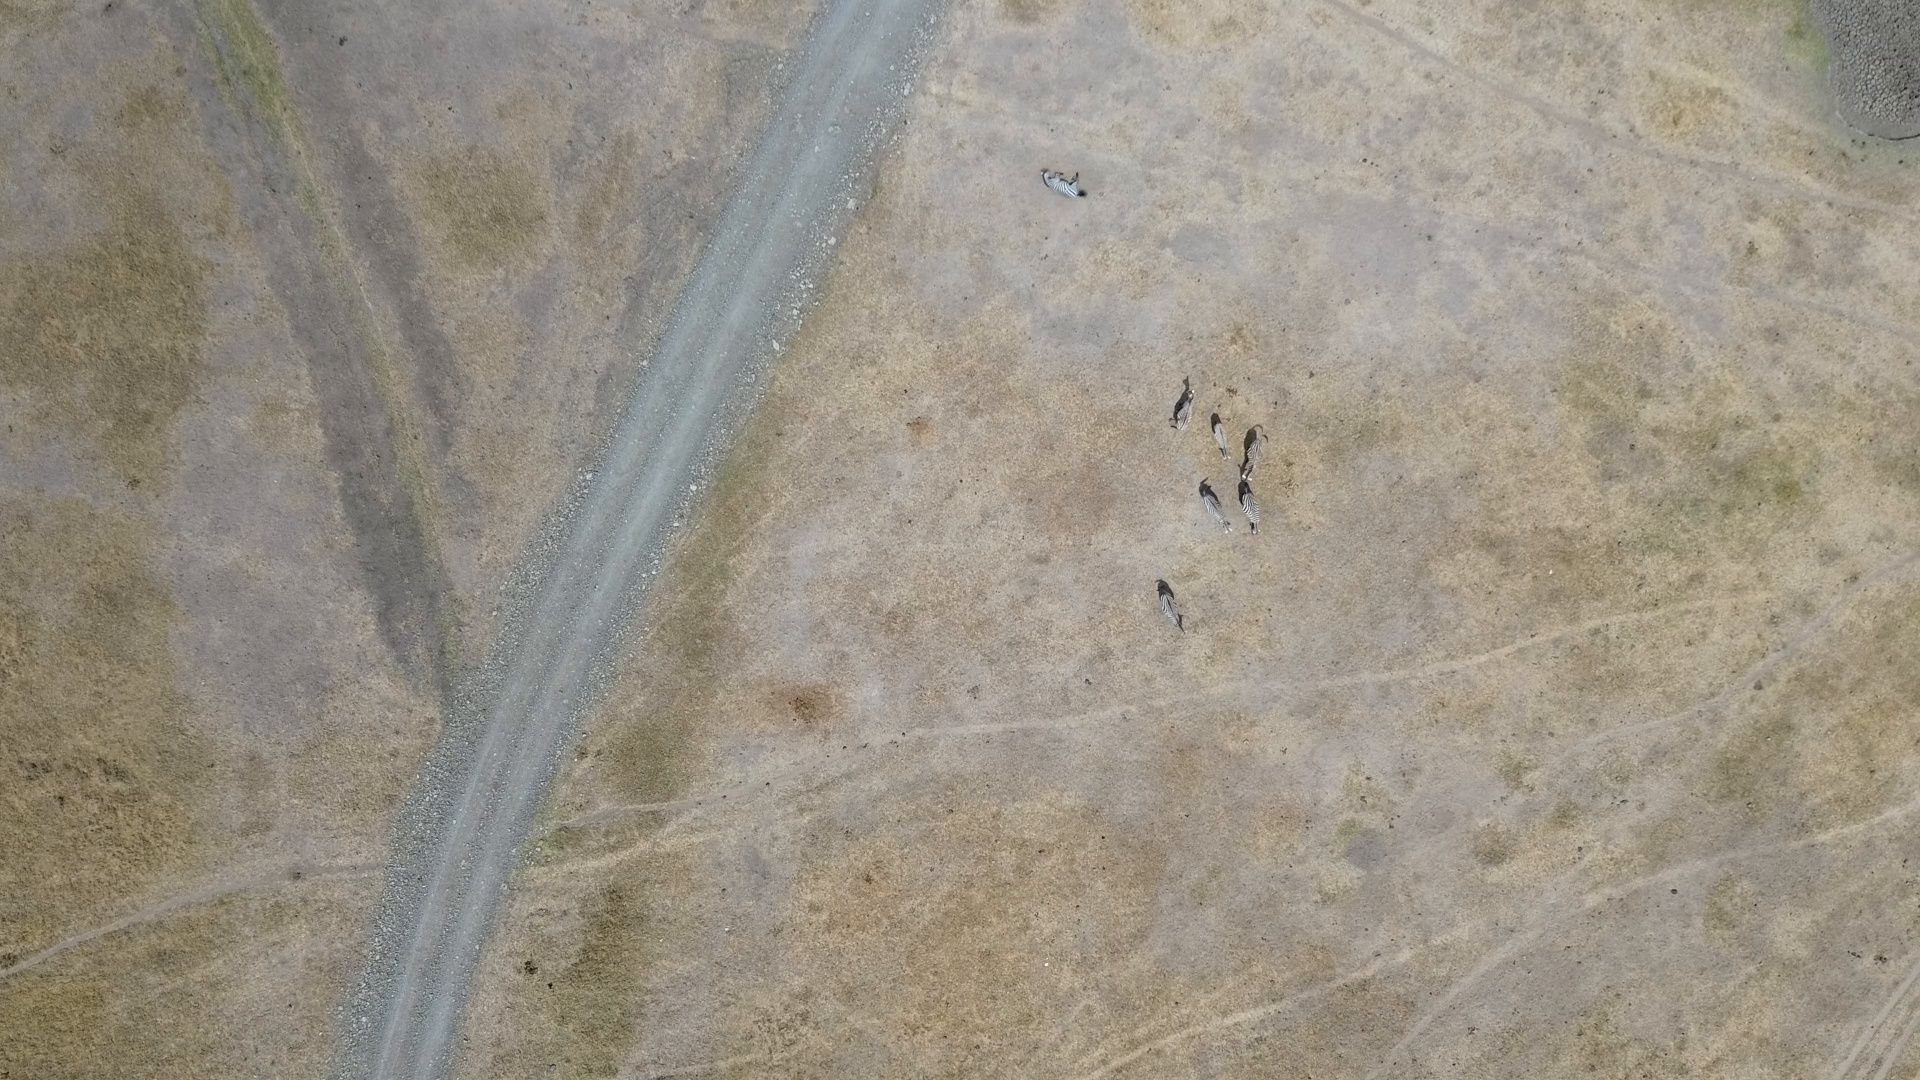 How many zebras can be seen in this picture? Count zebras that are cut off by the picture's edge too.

7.